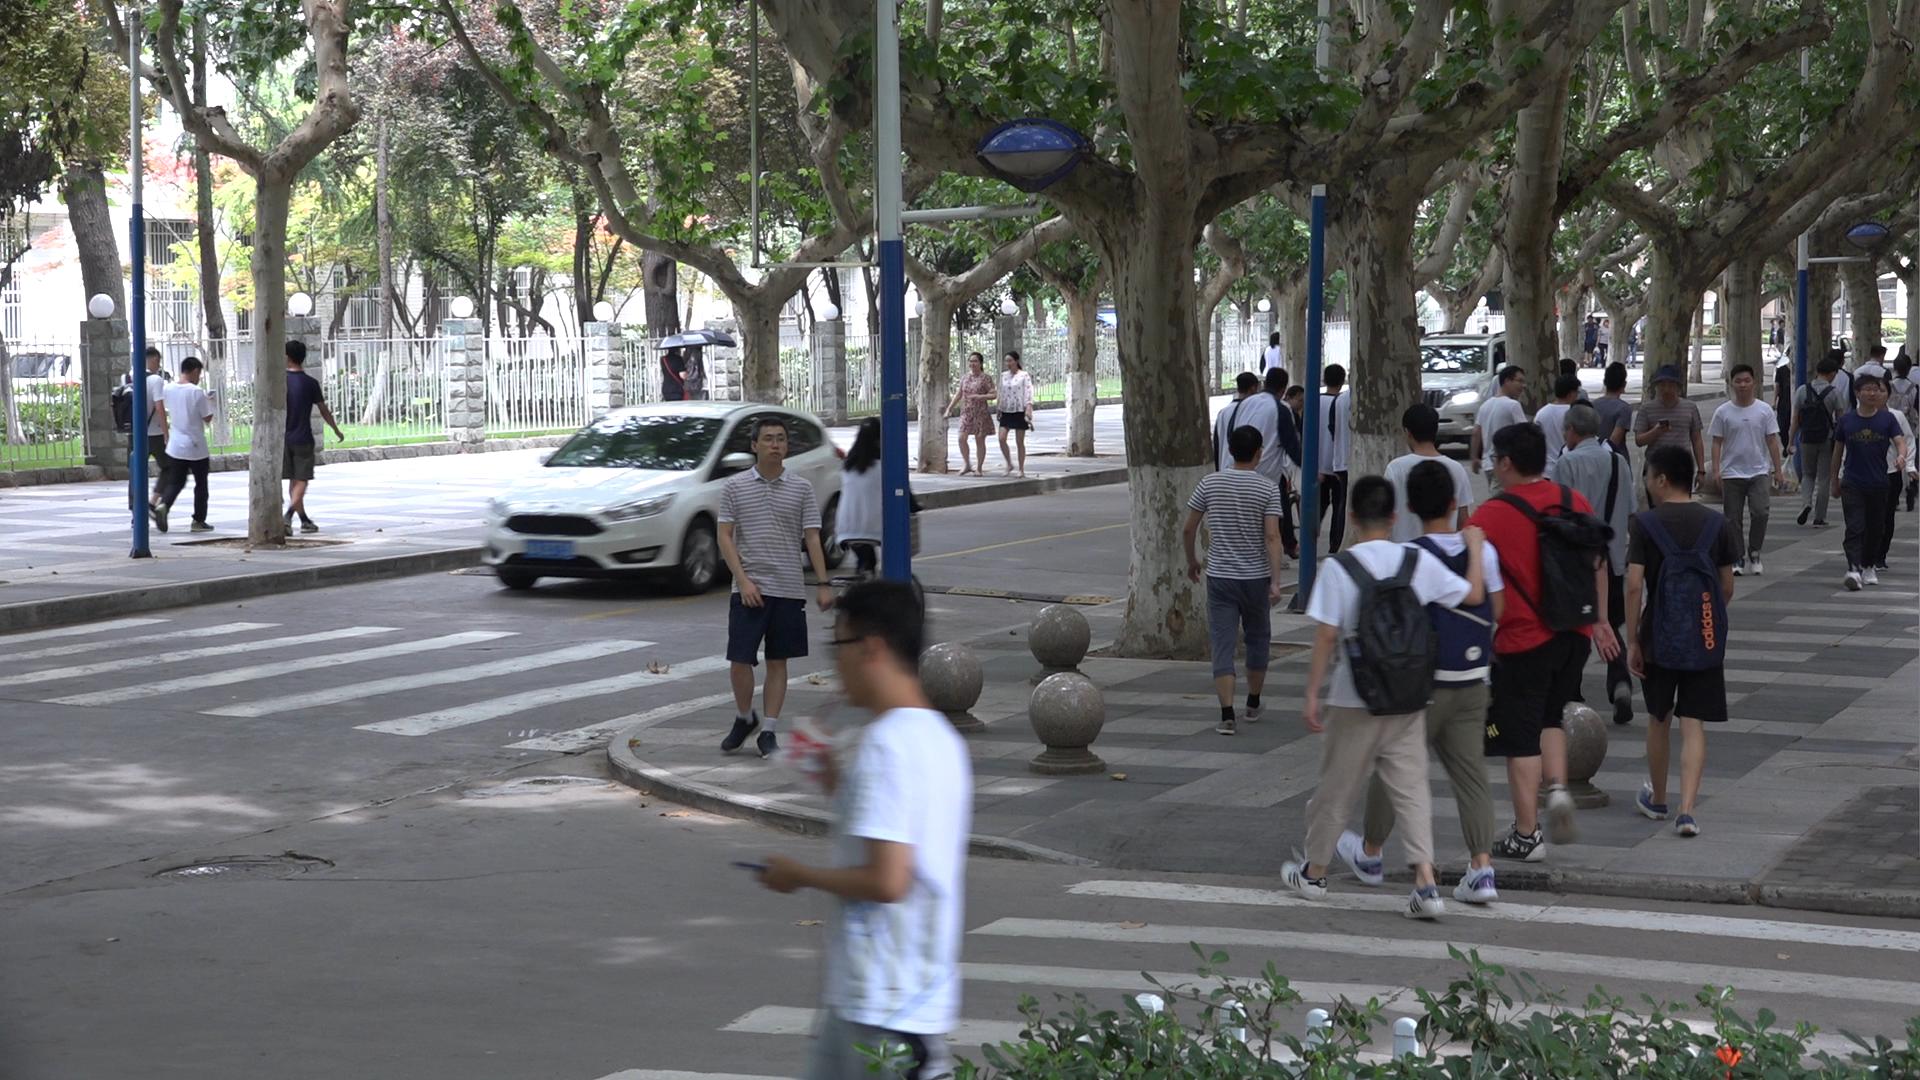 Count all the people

41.